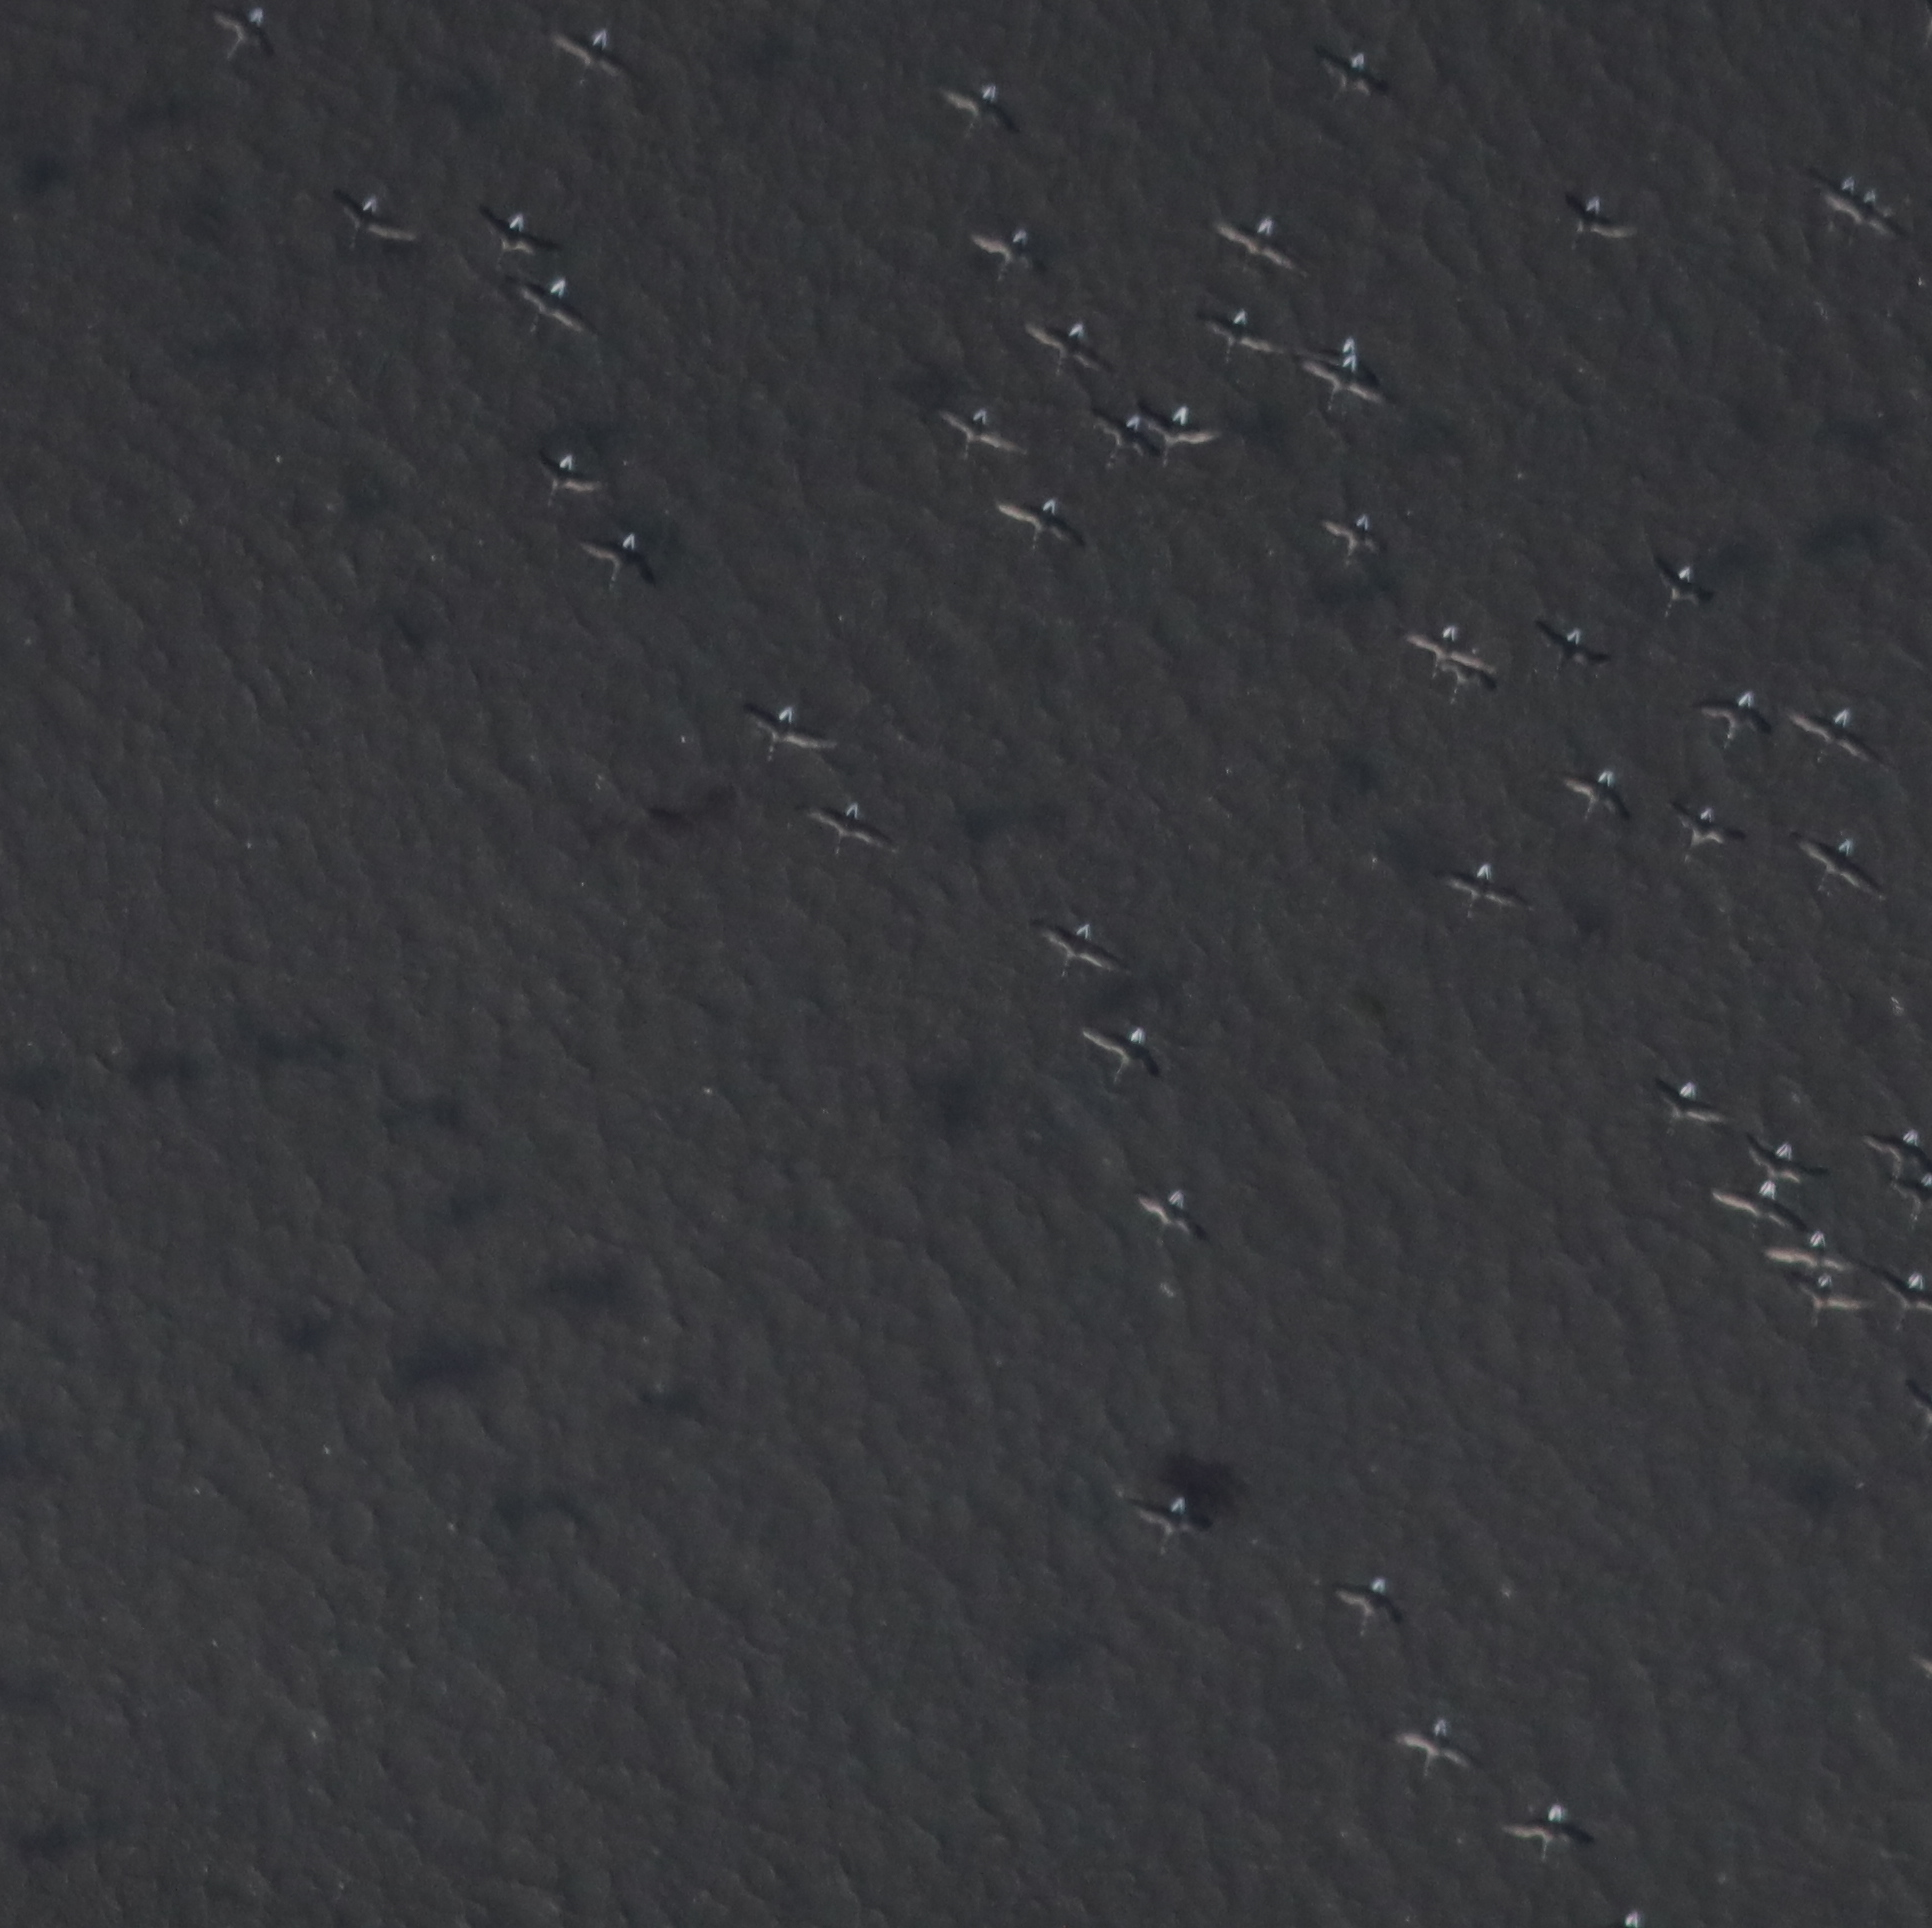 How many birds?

50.